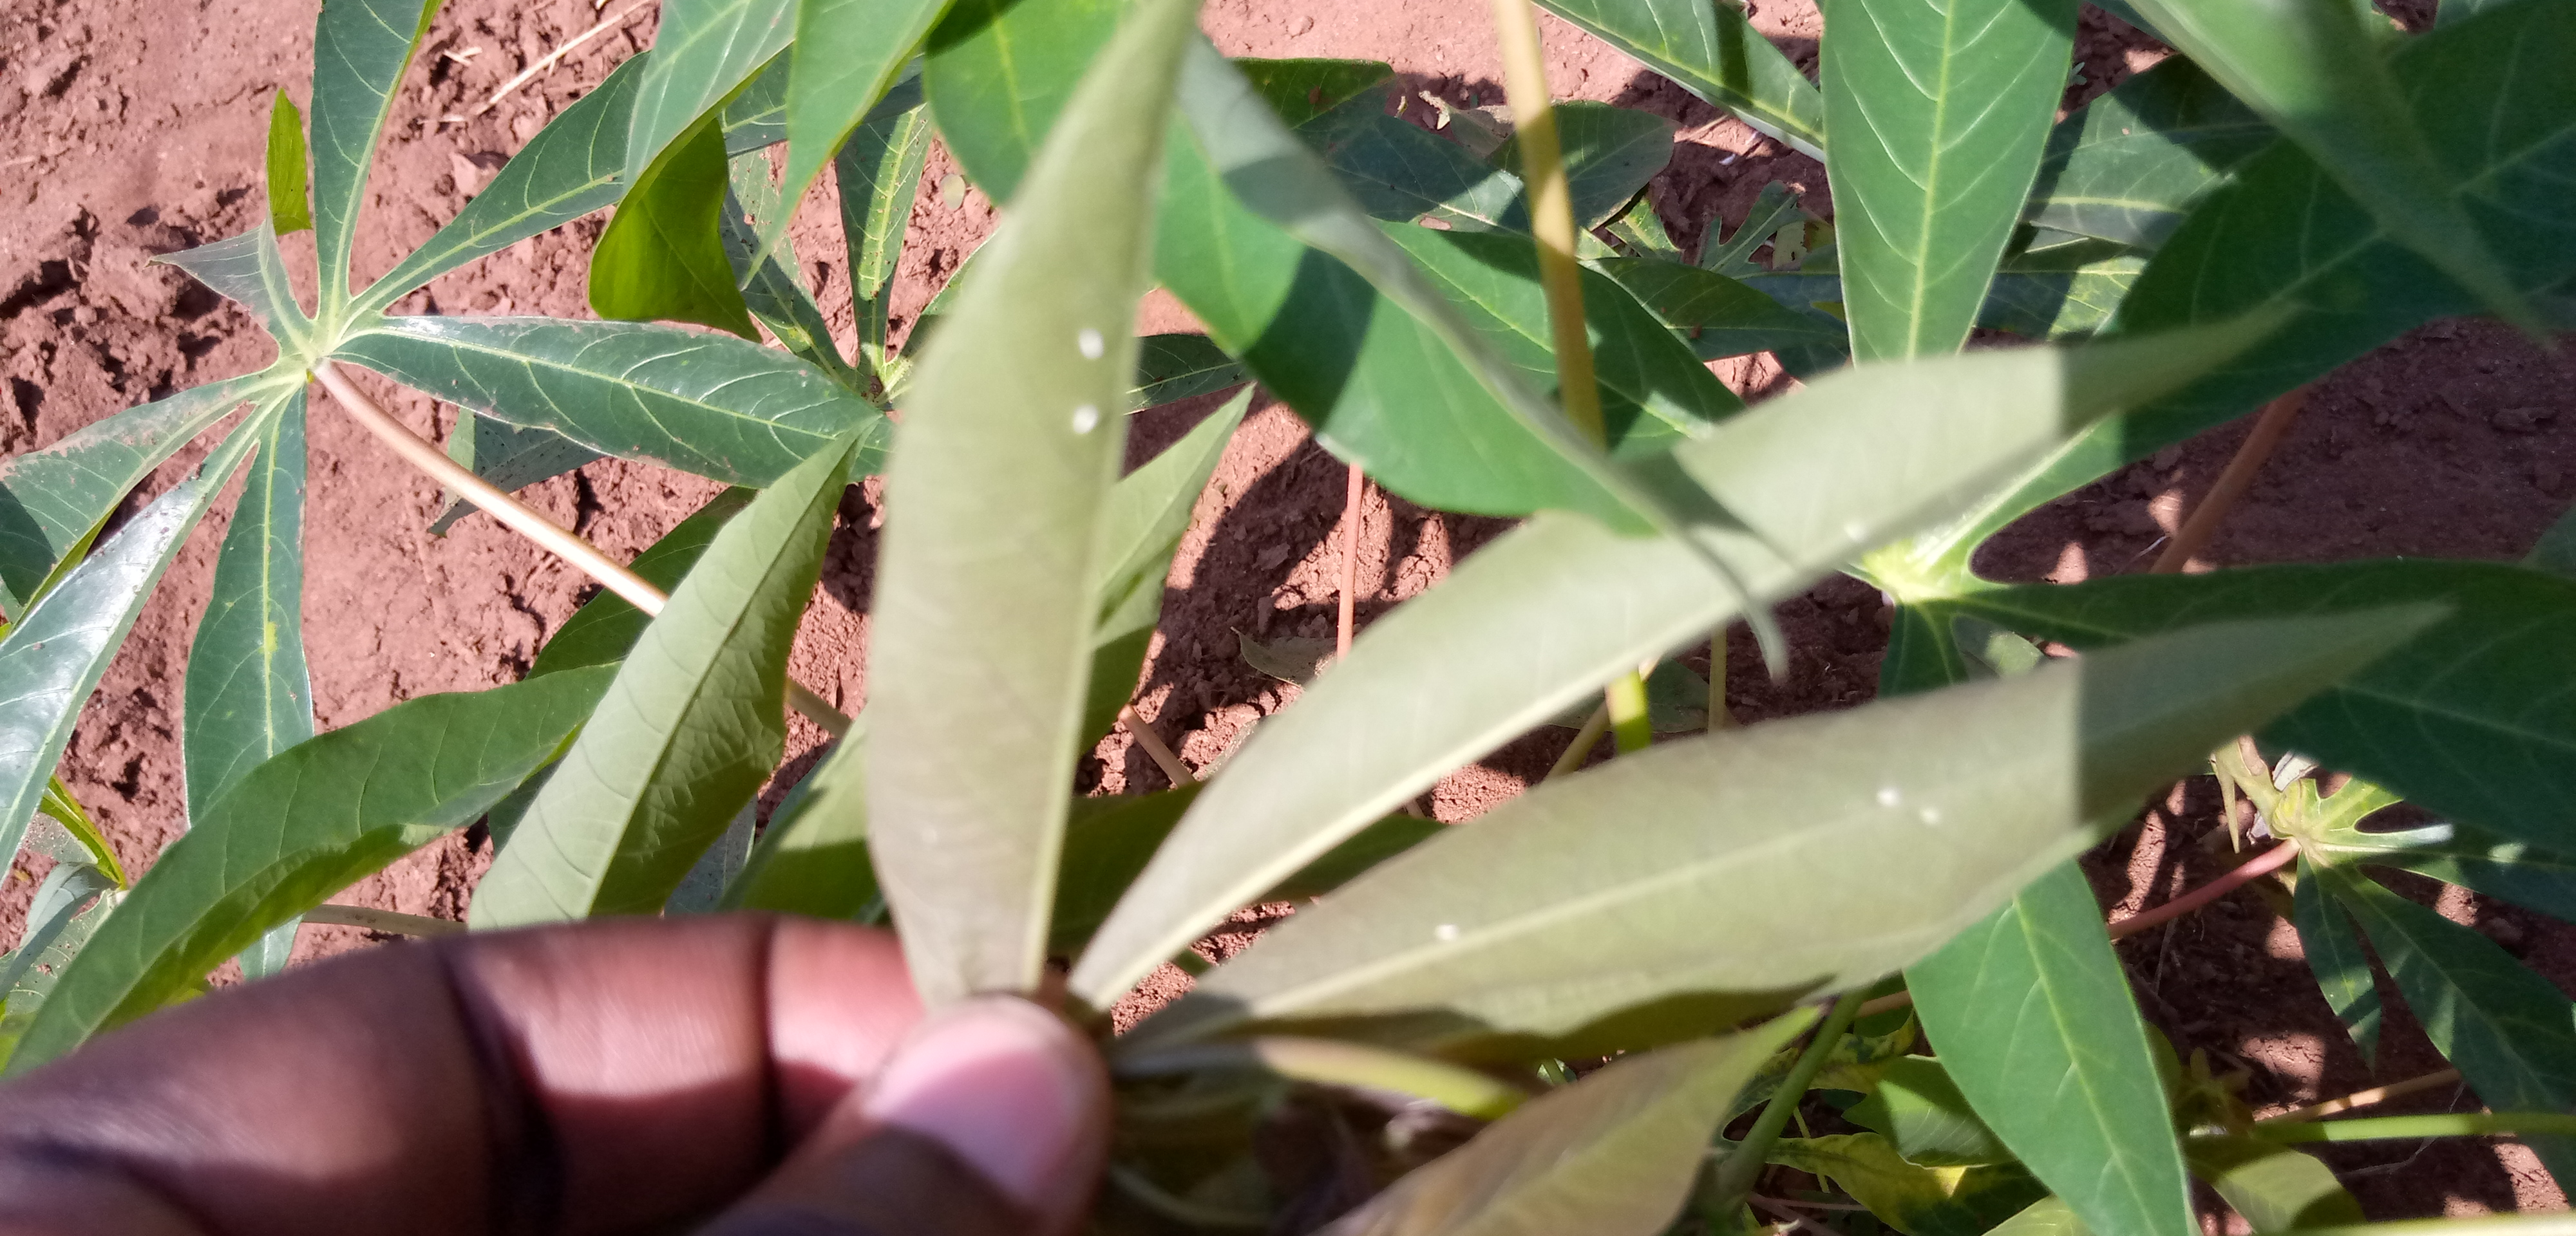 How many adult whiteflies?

6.